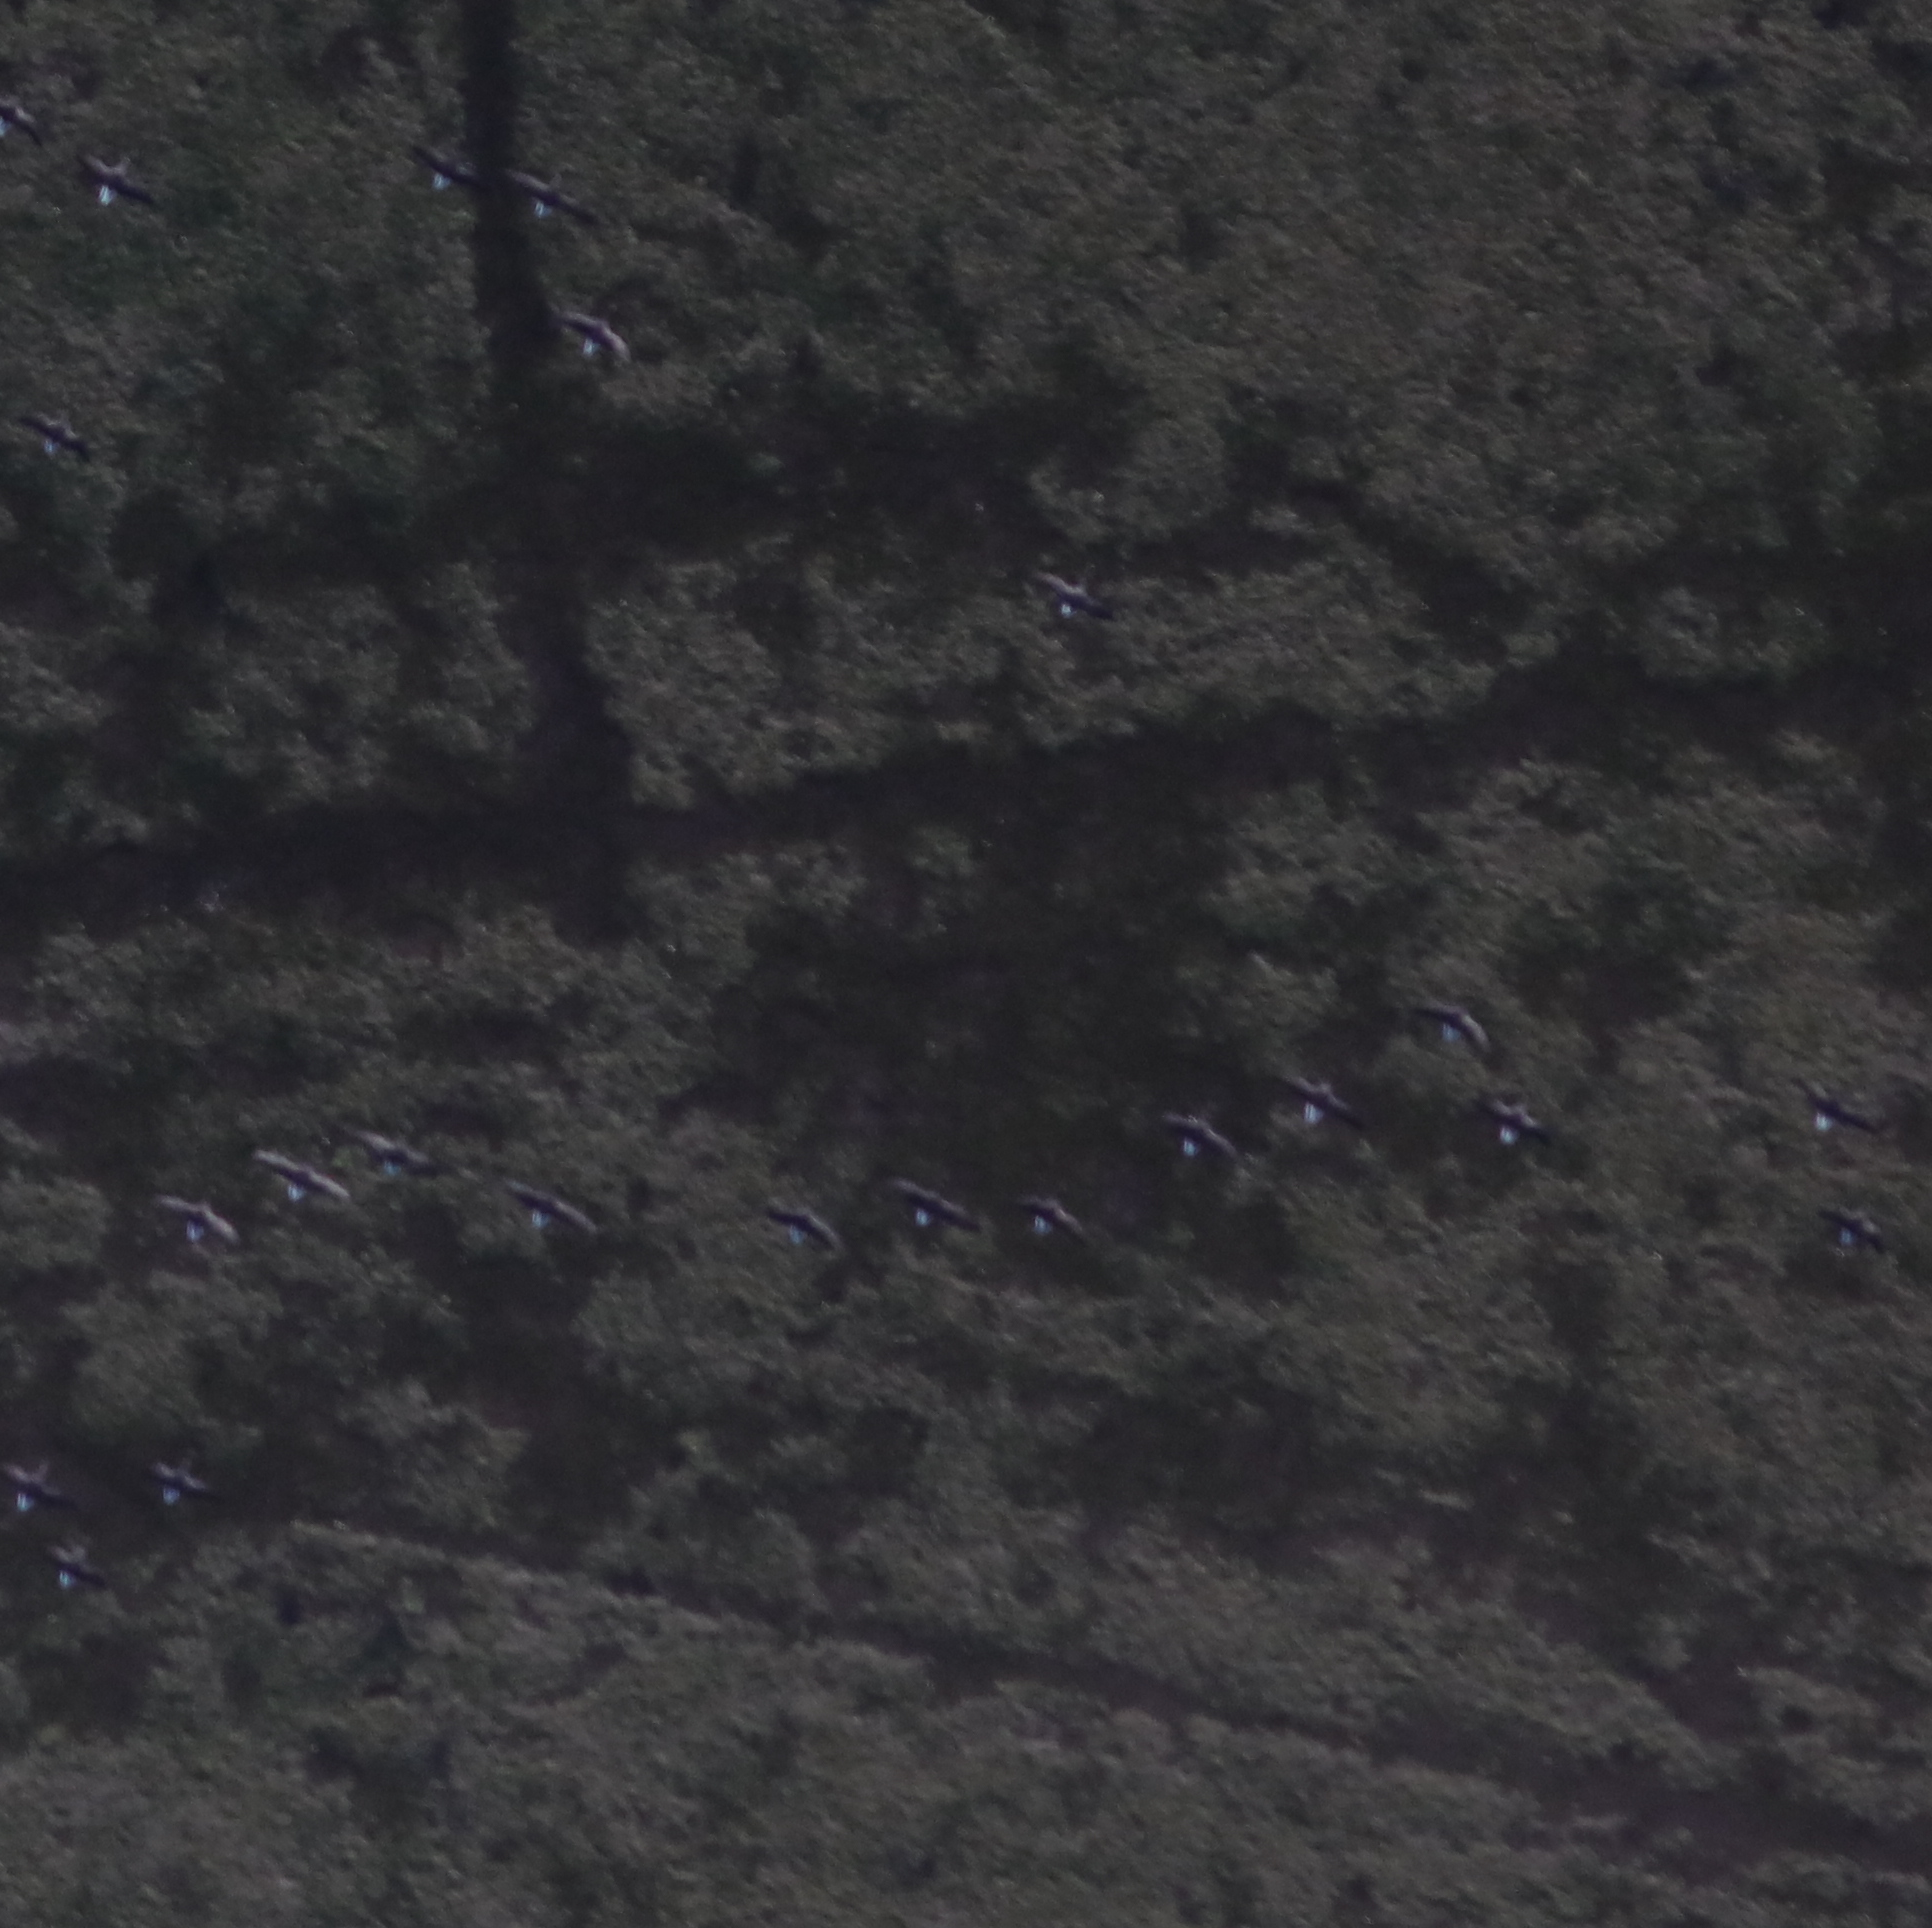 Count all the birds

23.